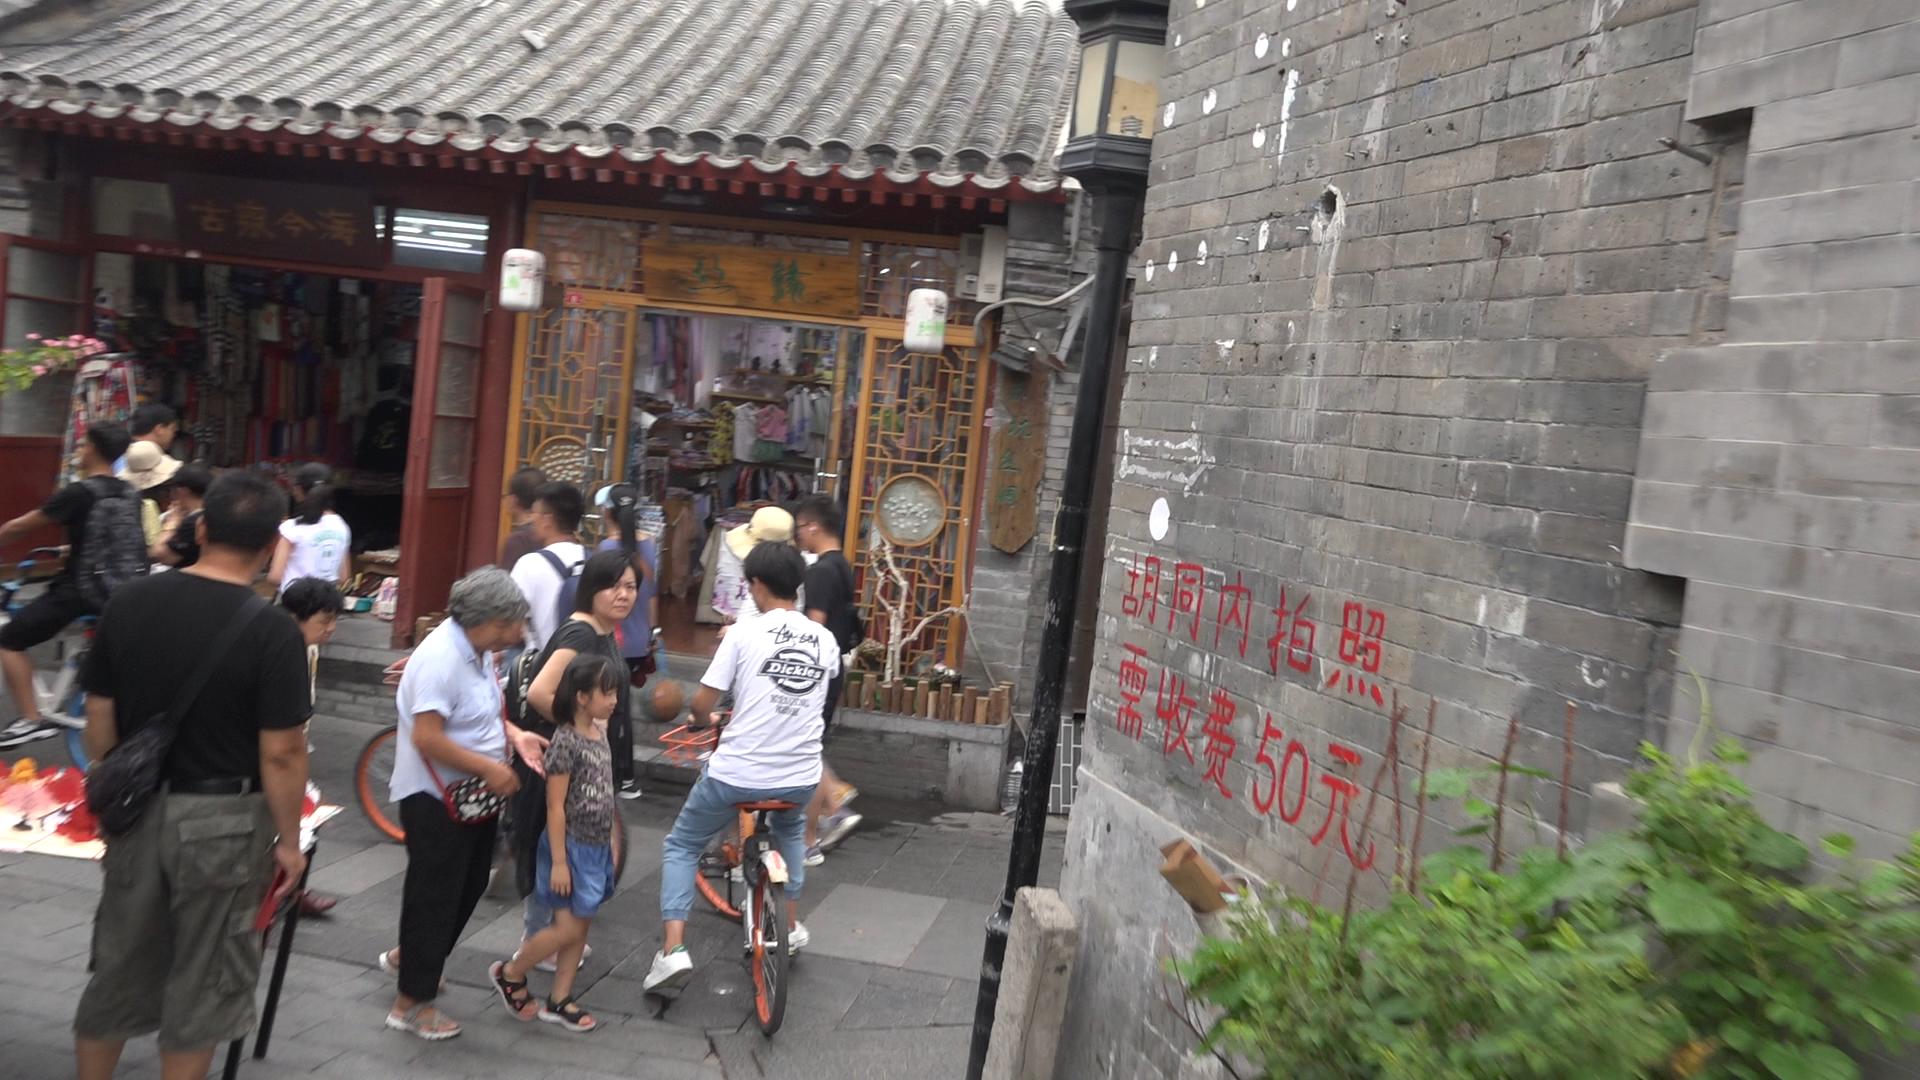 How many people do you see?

17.